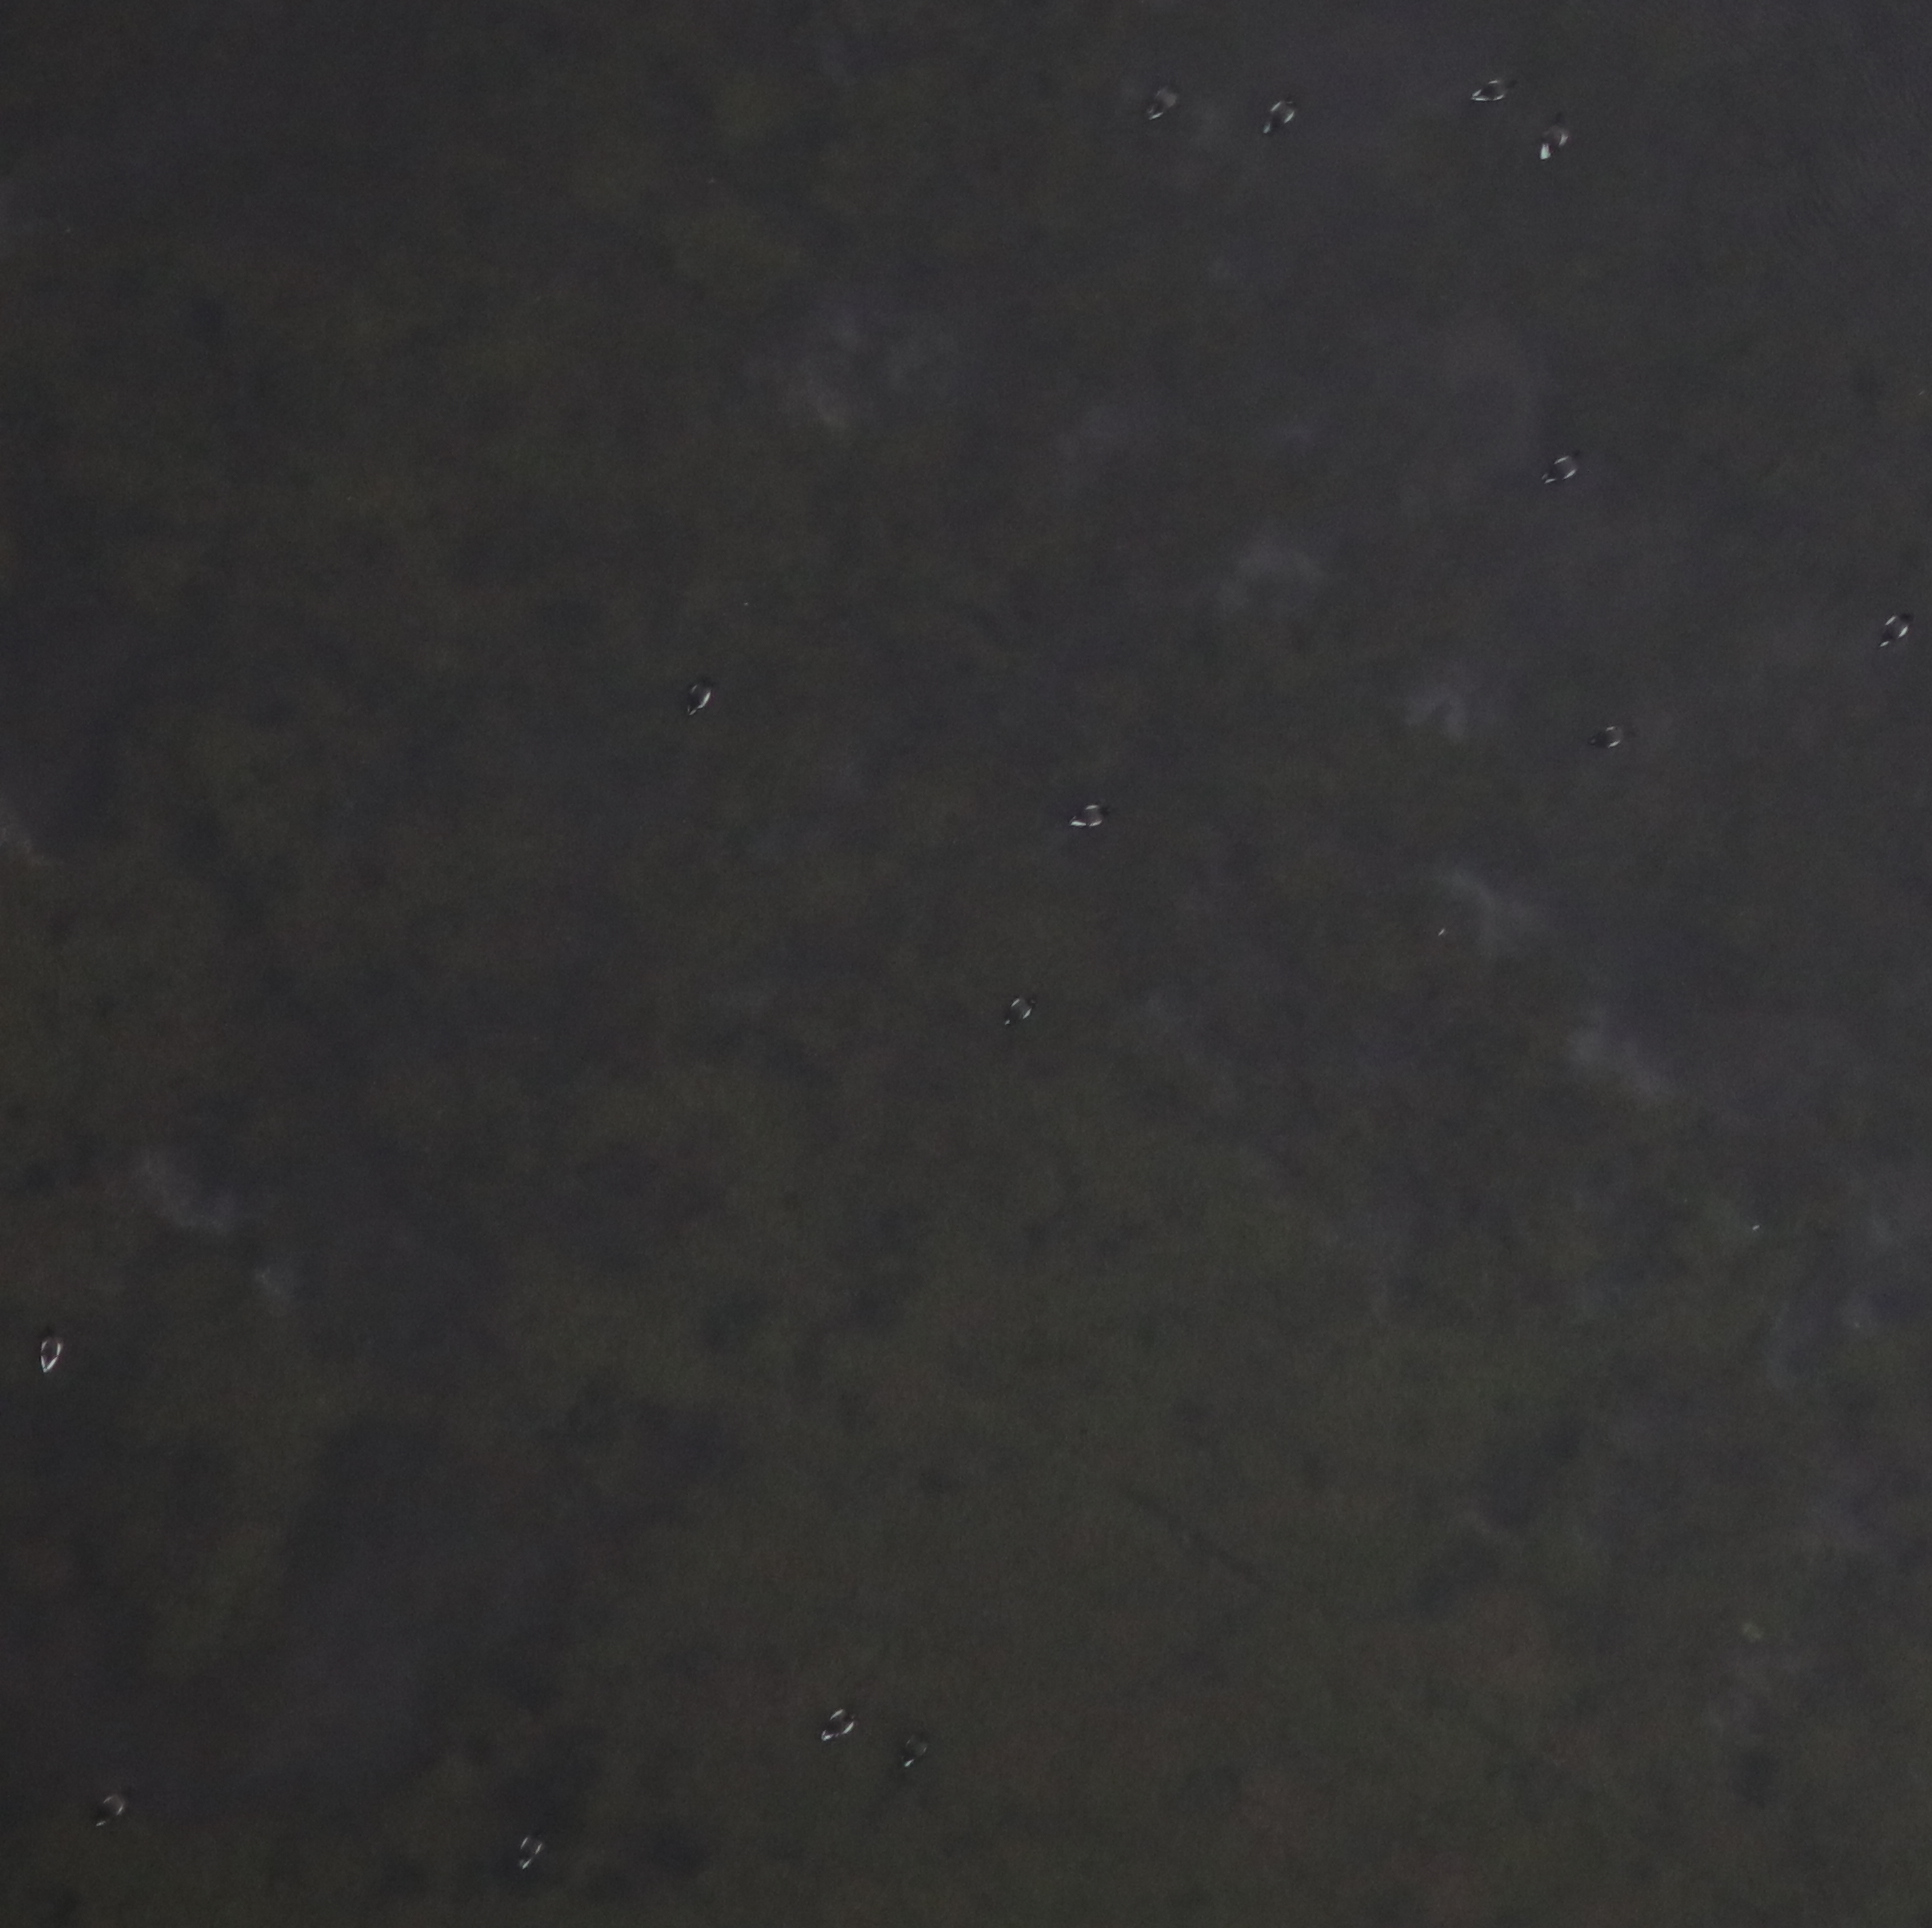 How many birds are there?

15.